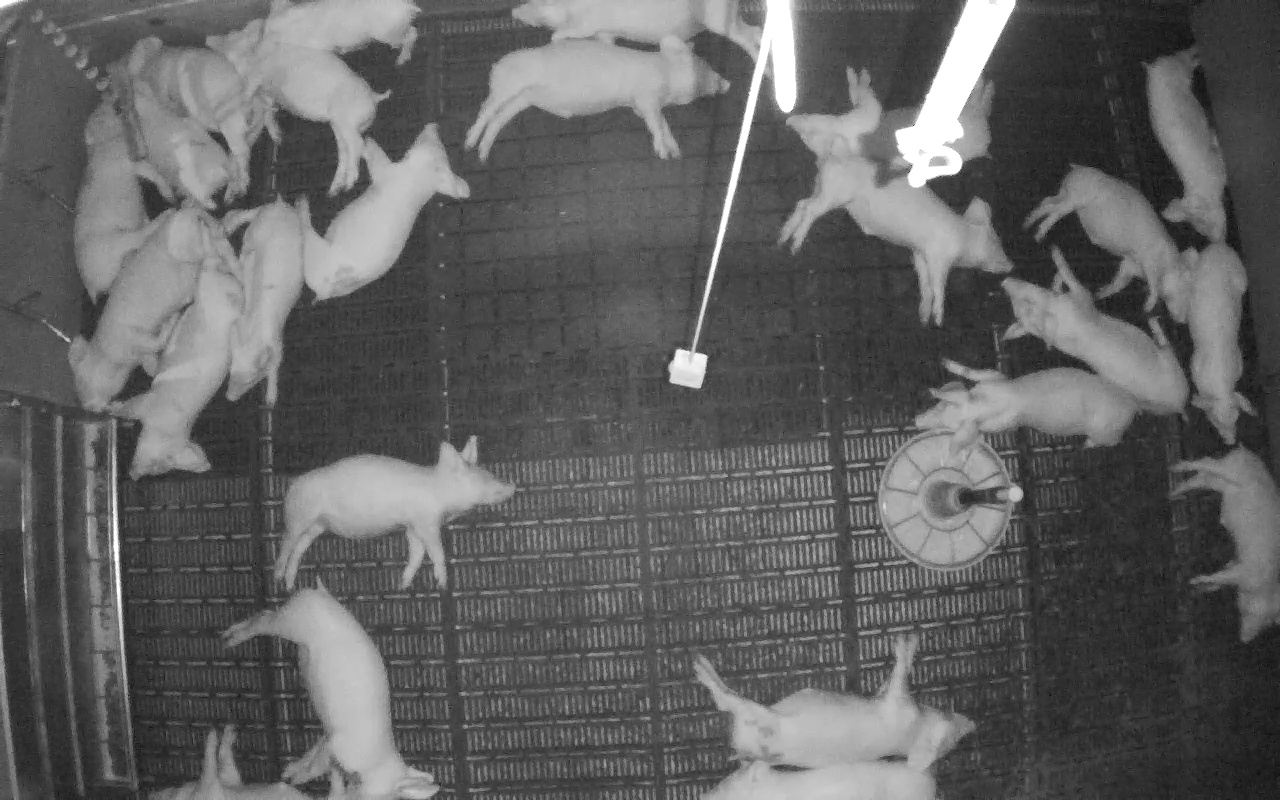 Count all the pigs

24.